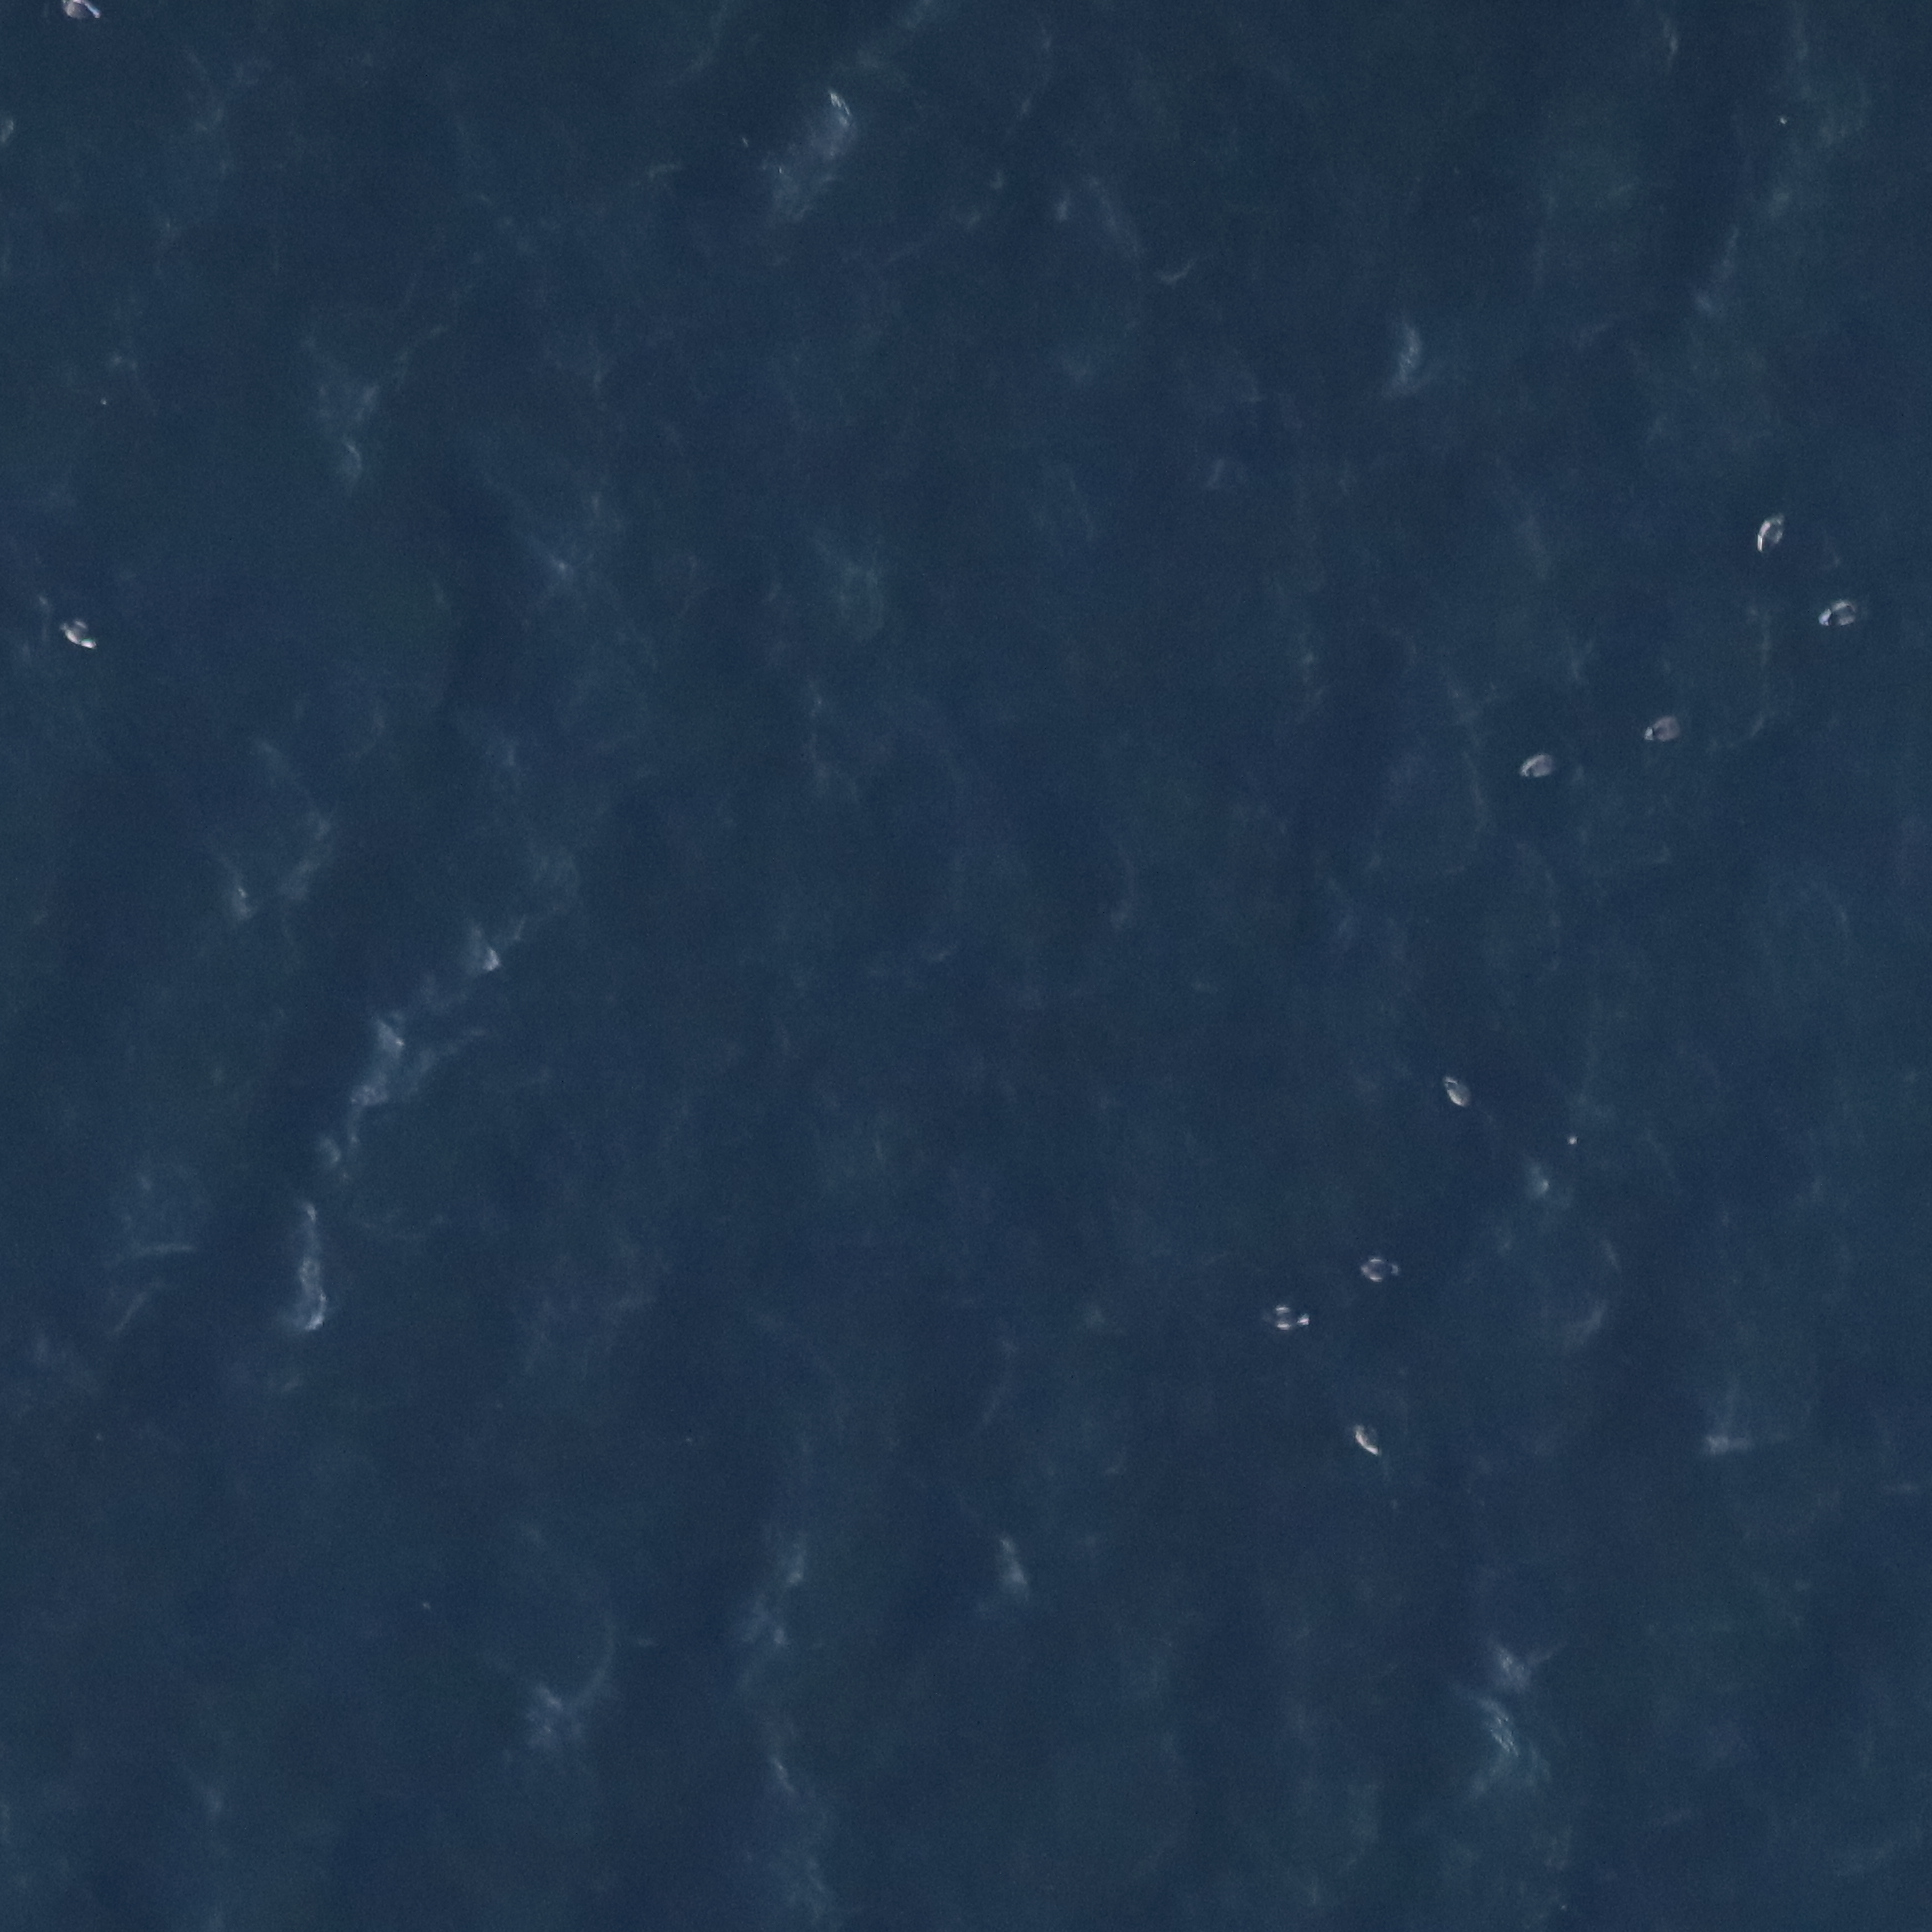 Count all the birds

10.